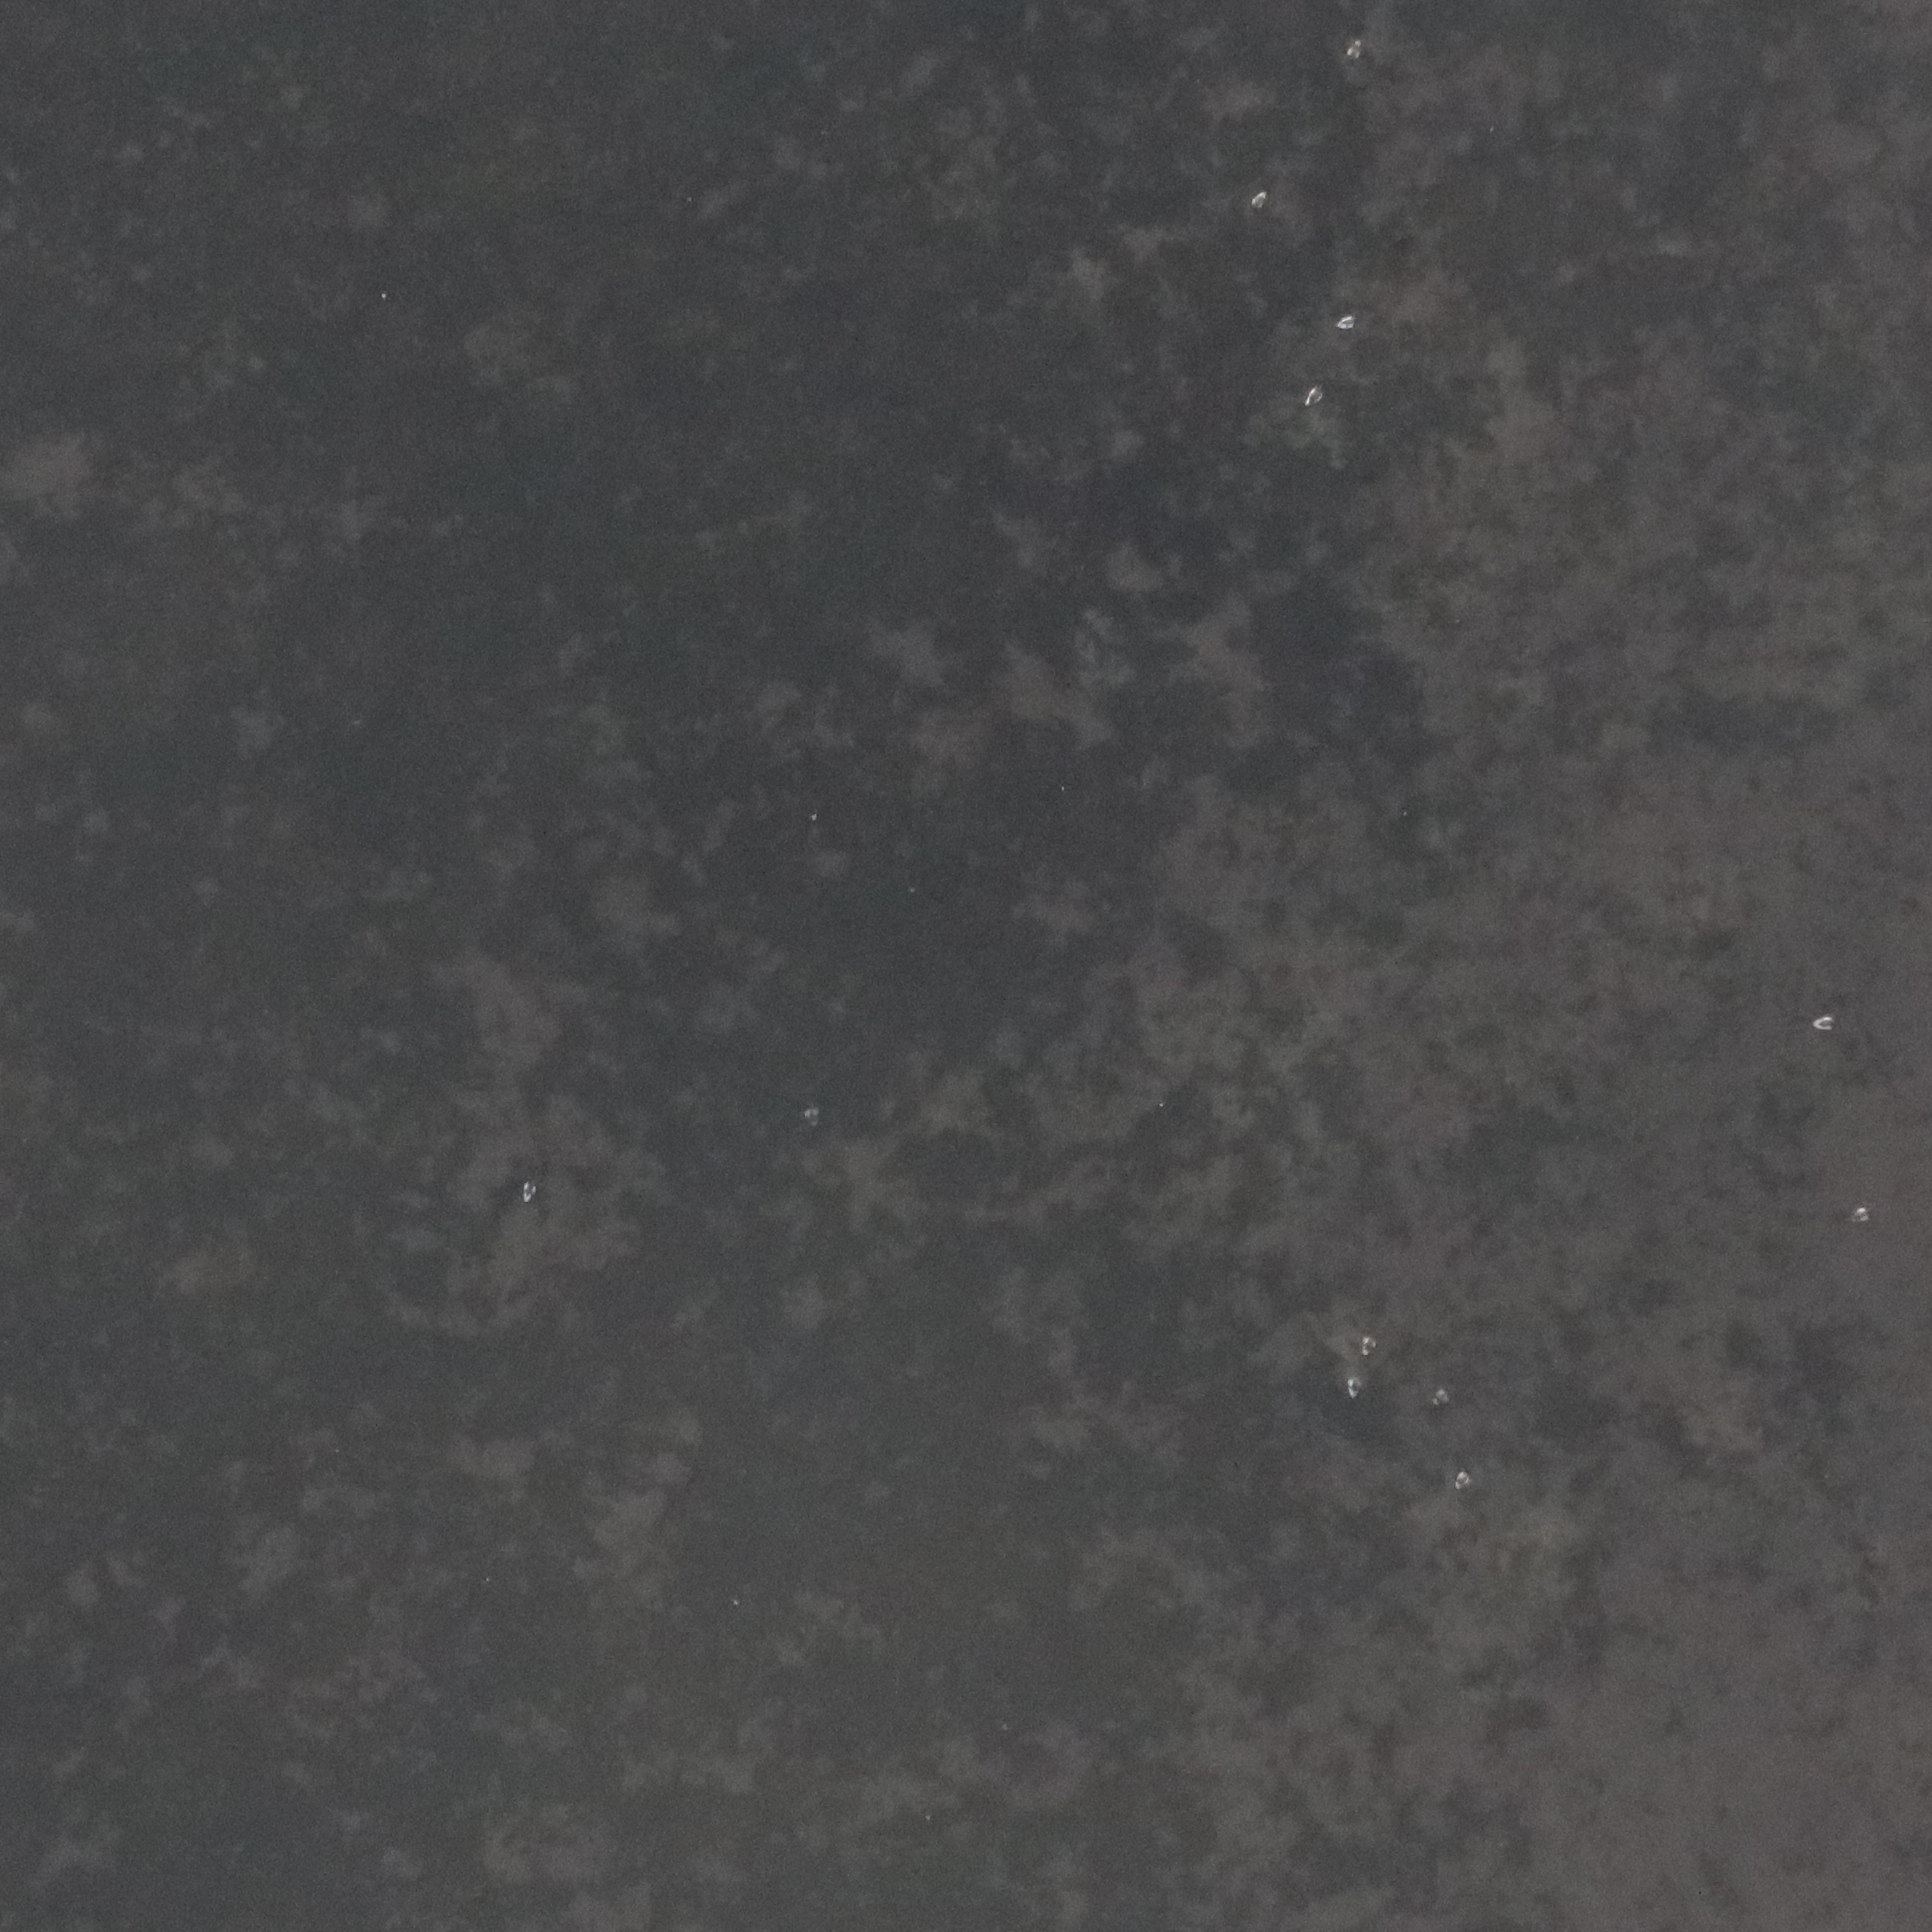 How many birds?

12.